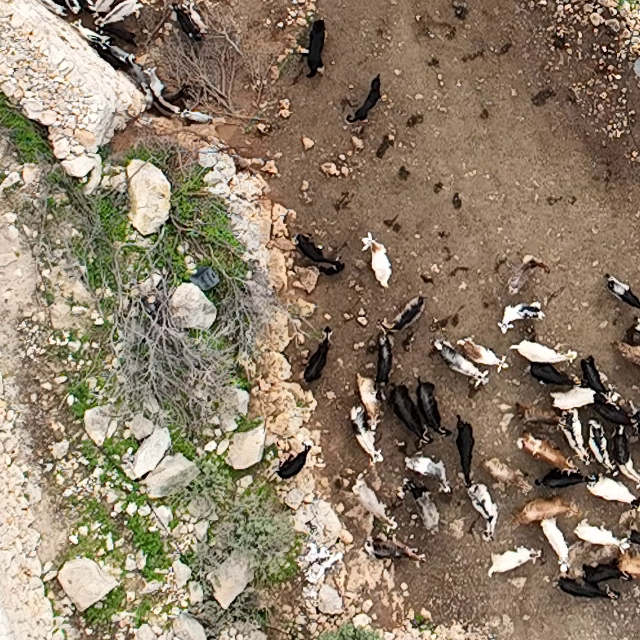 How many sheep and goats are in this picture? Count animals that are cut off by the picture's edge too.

60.